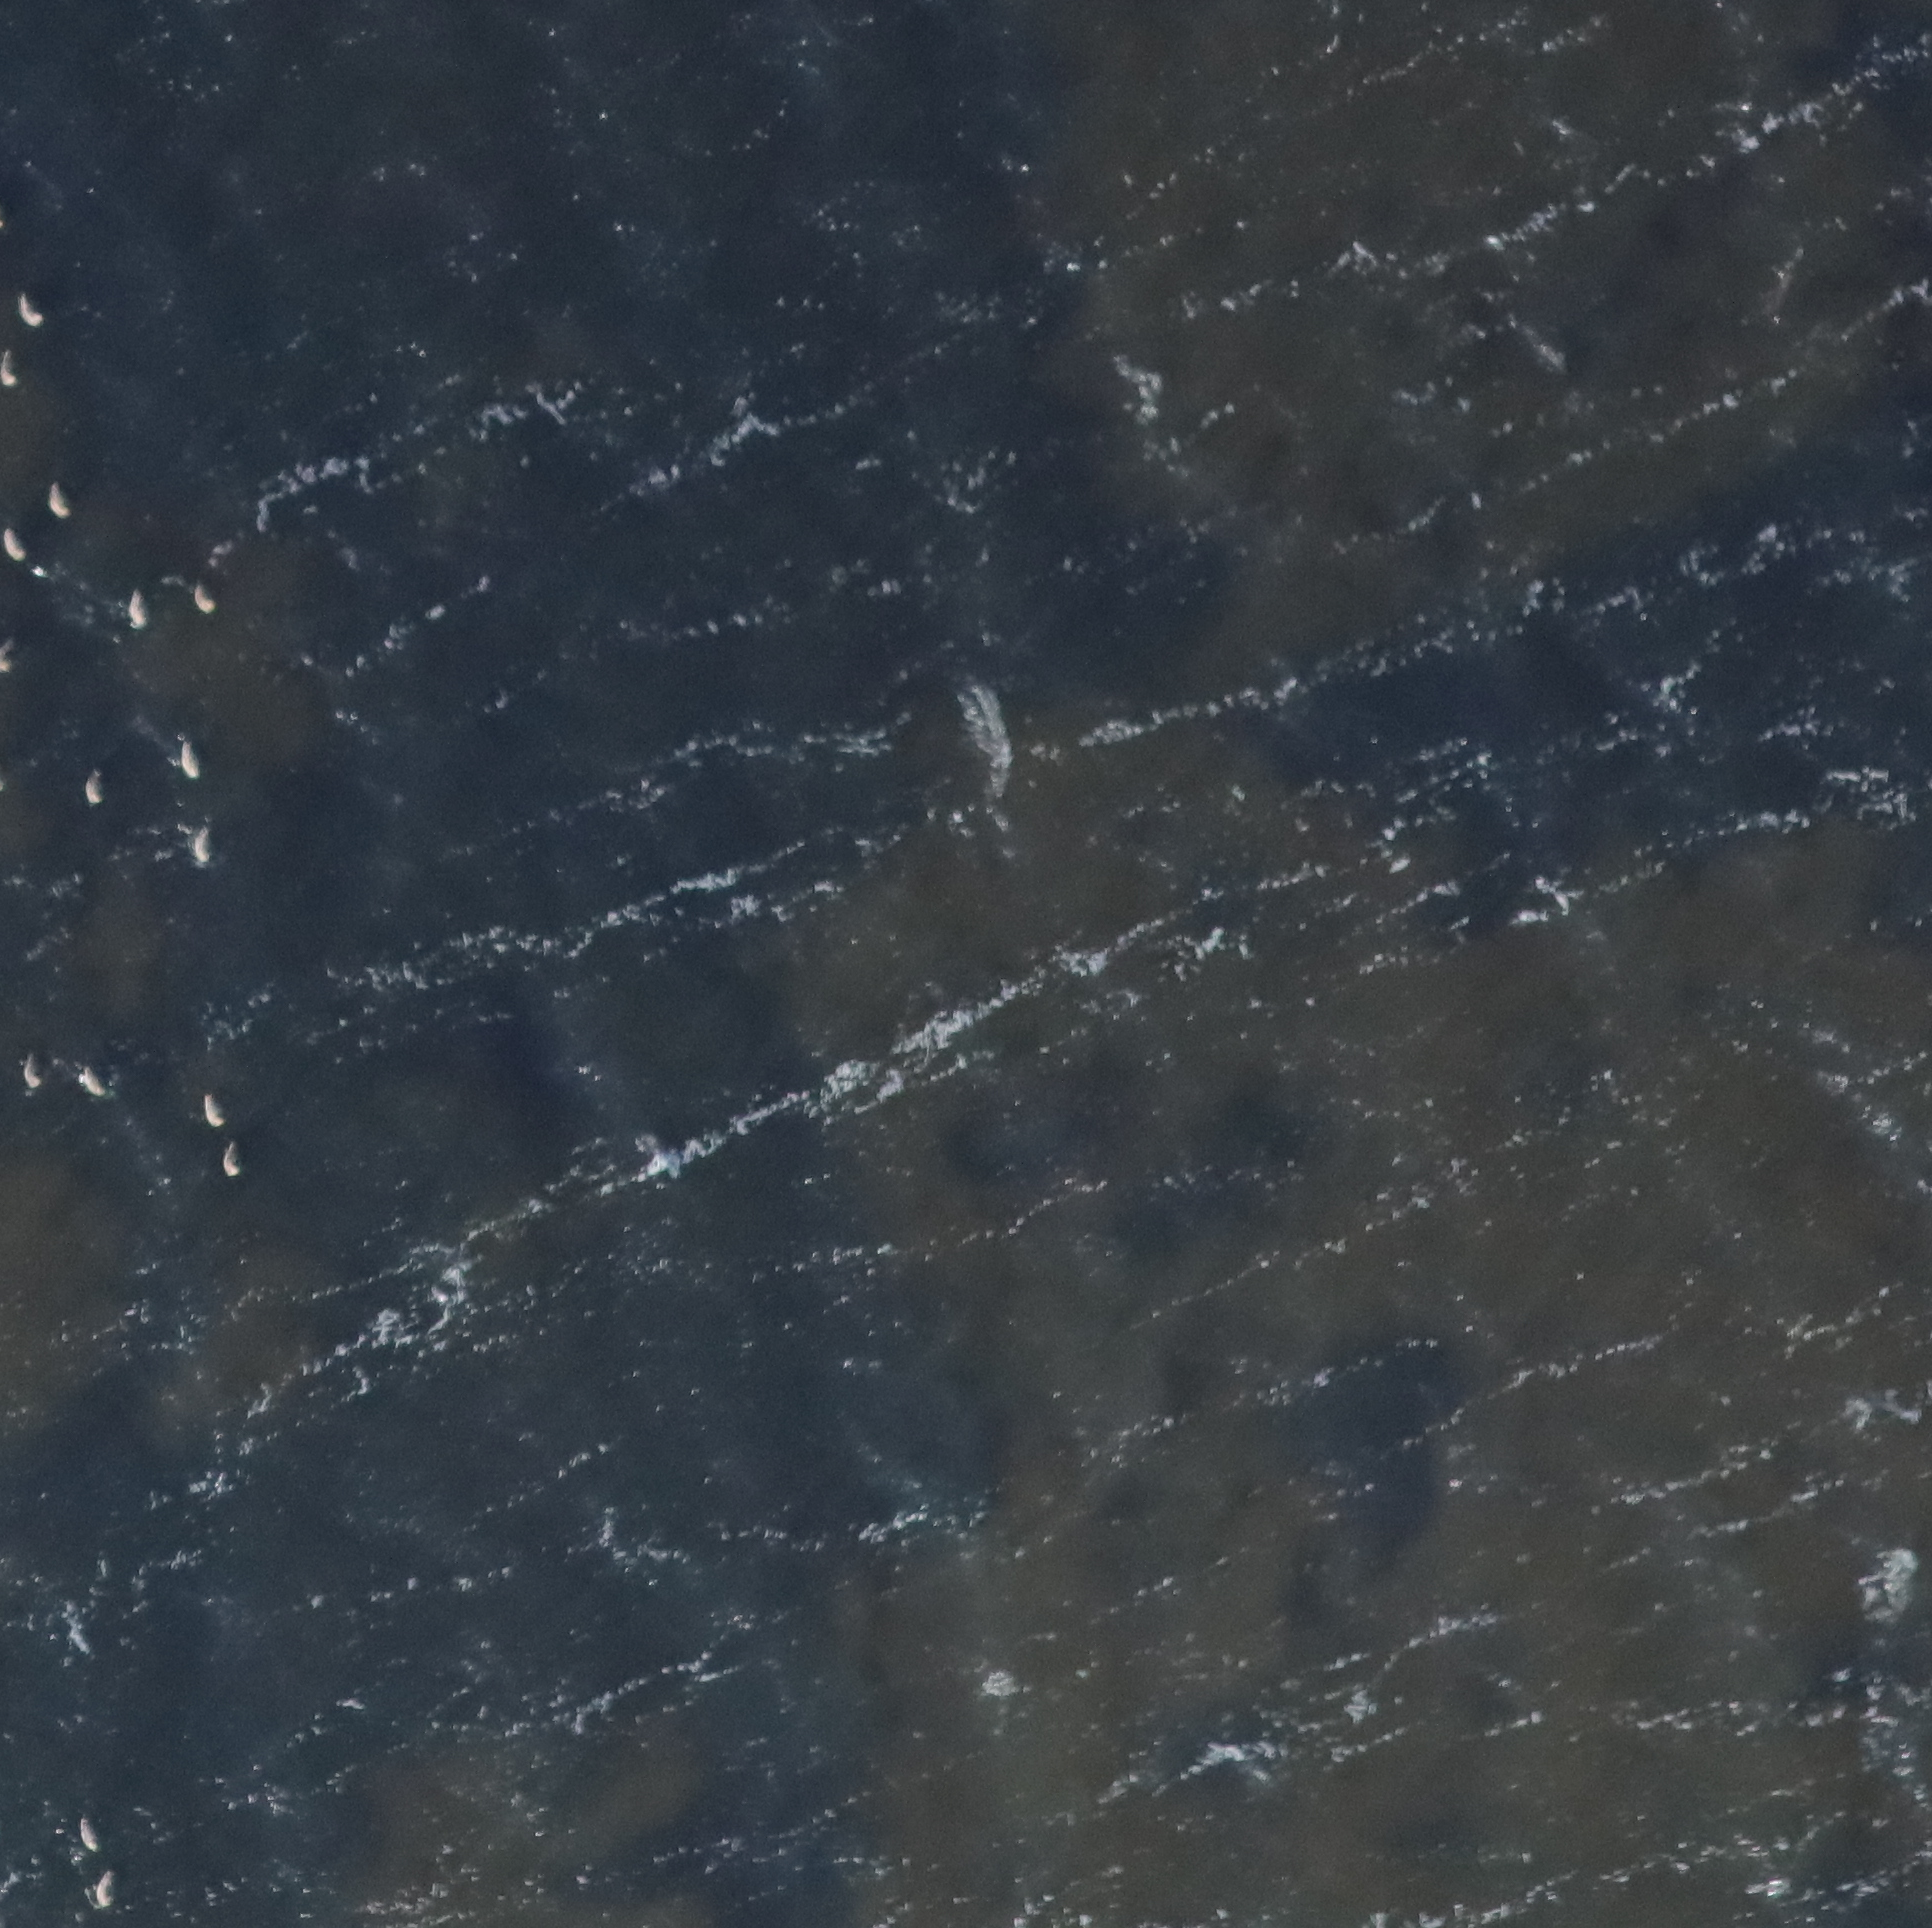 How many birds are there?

17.